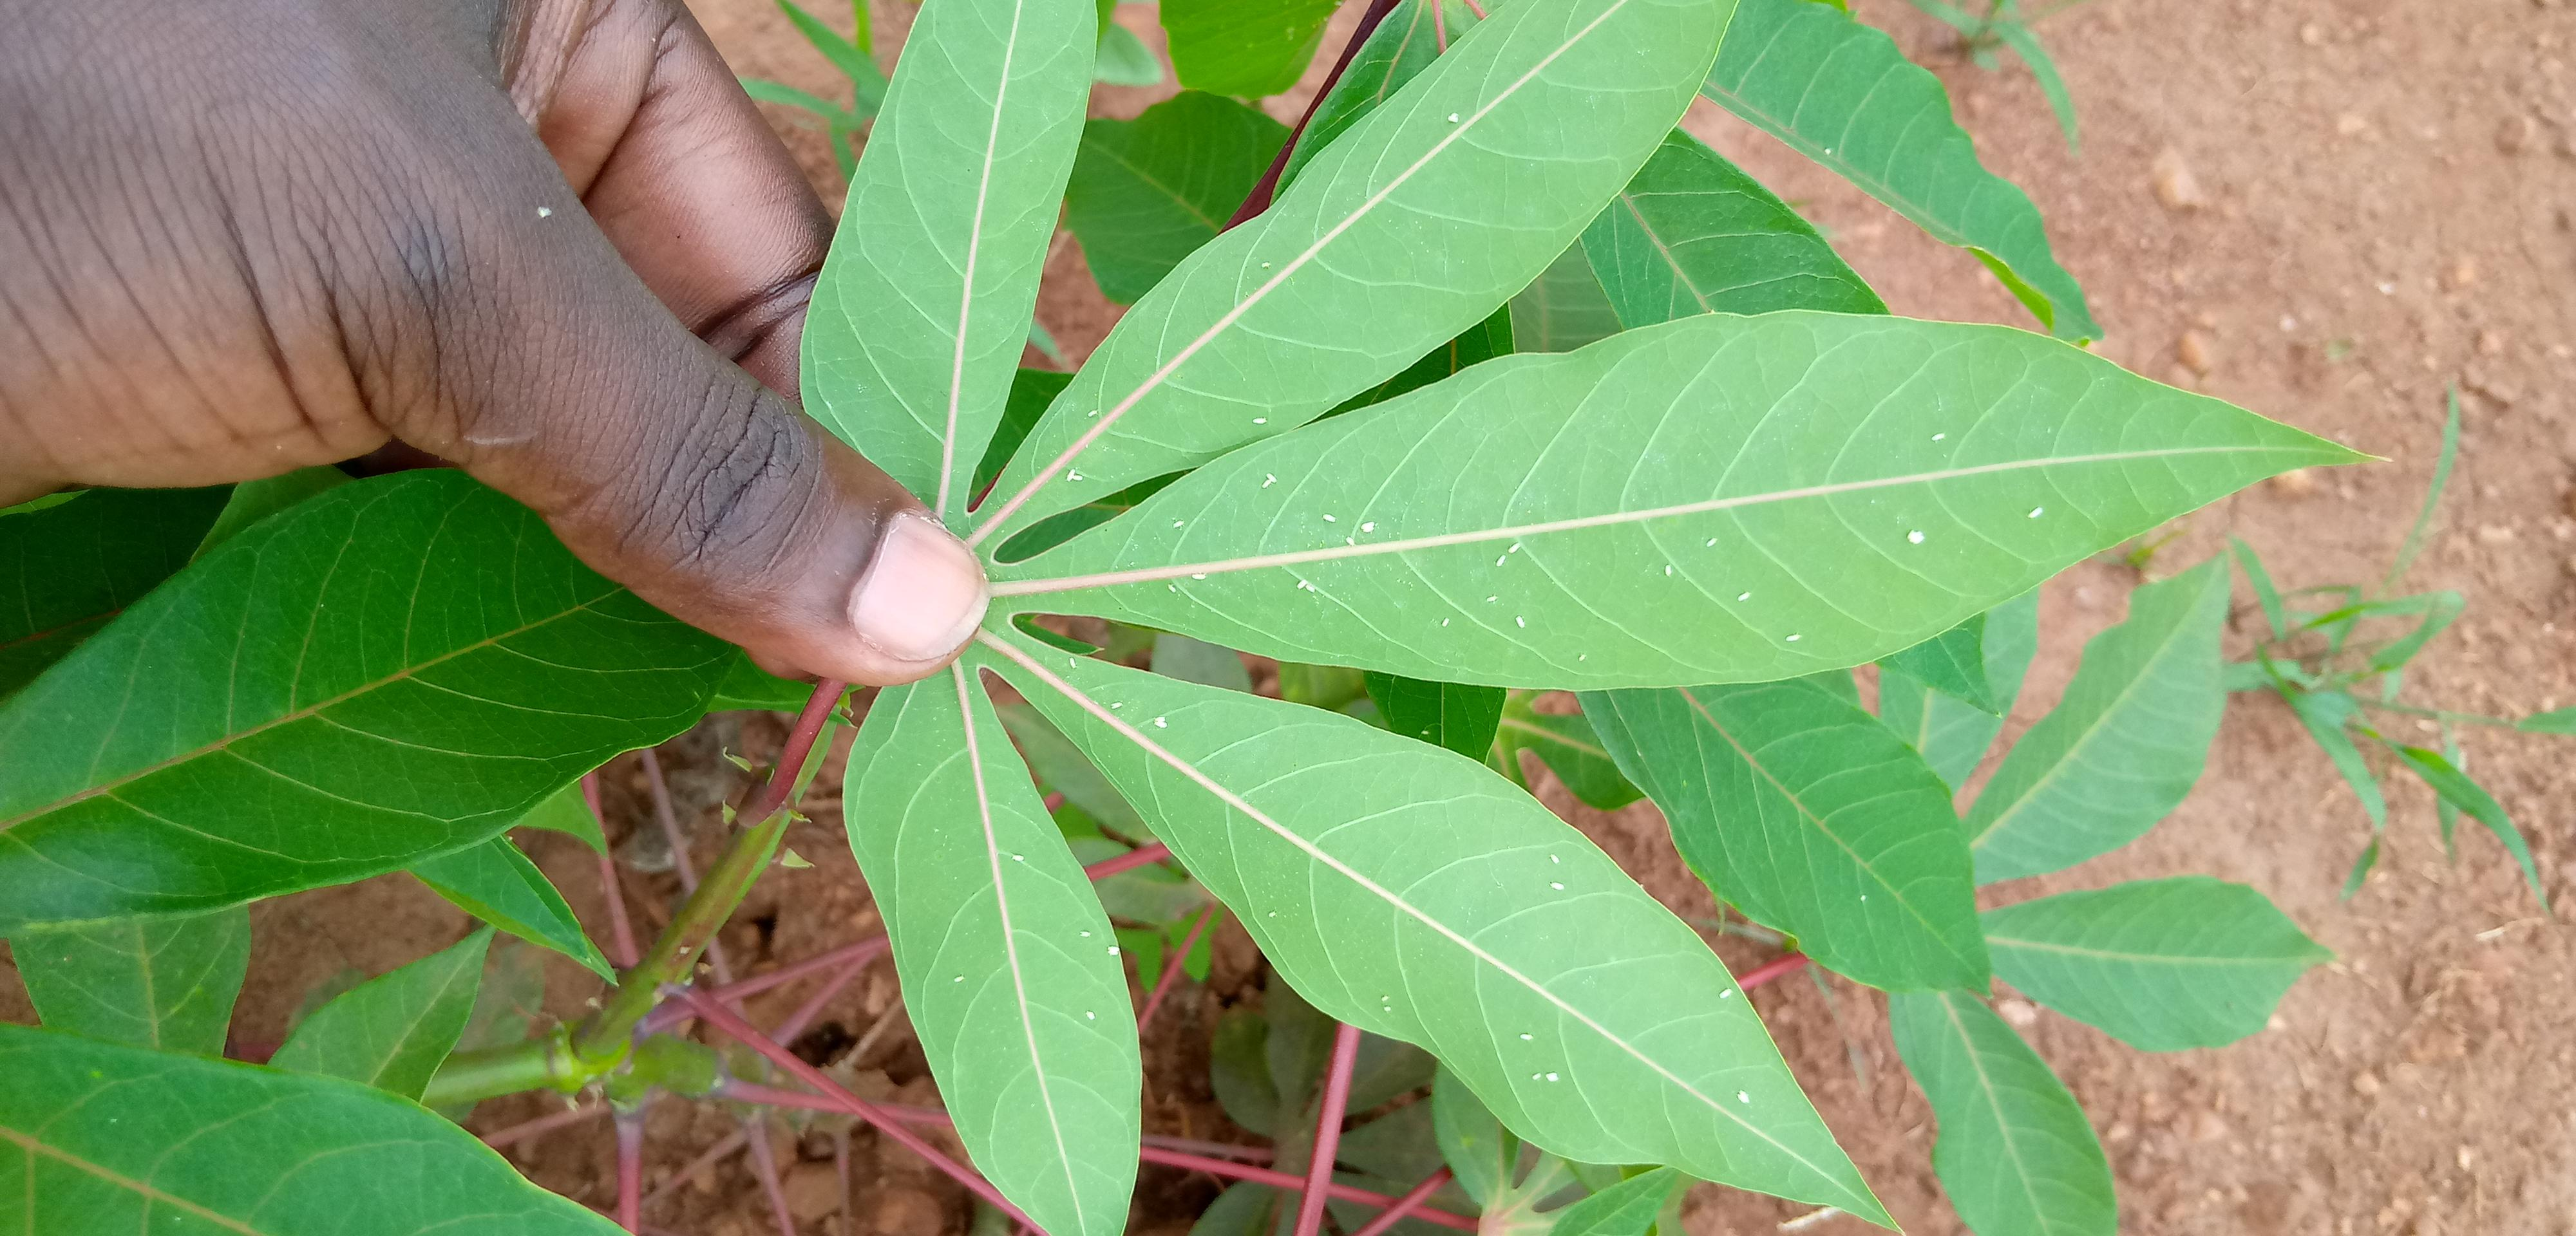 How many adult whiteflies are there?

54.